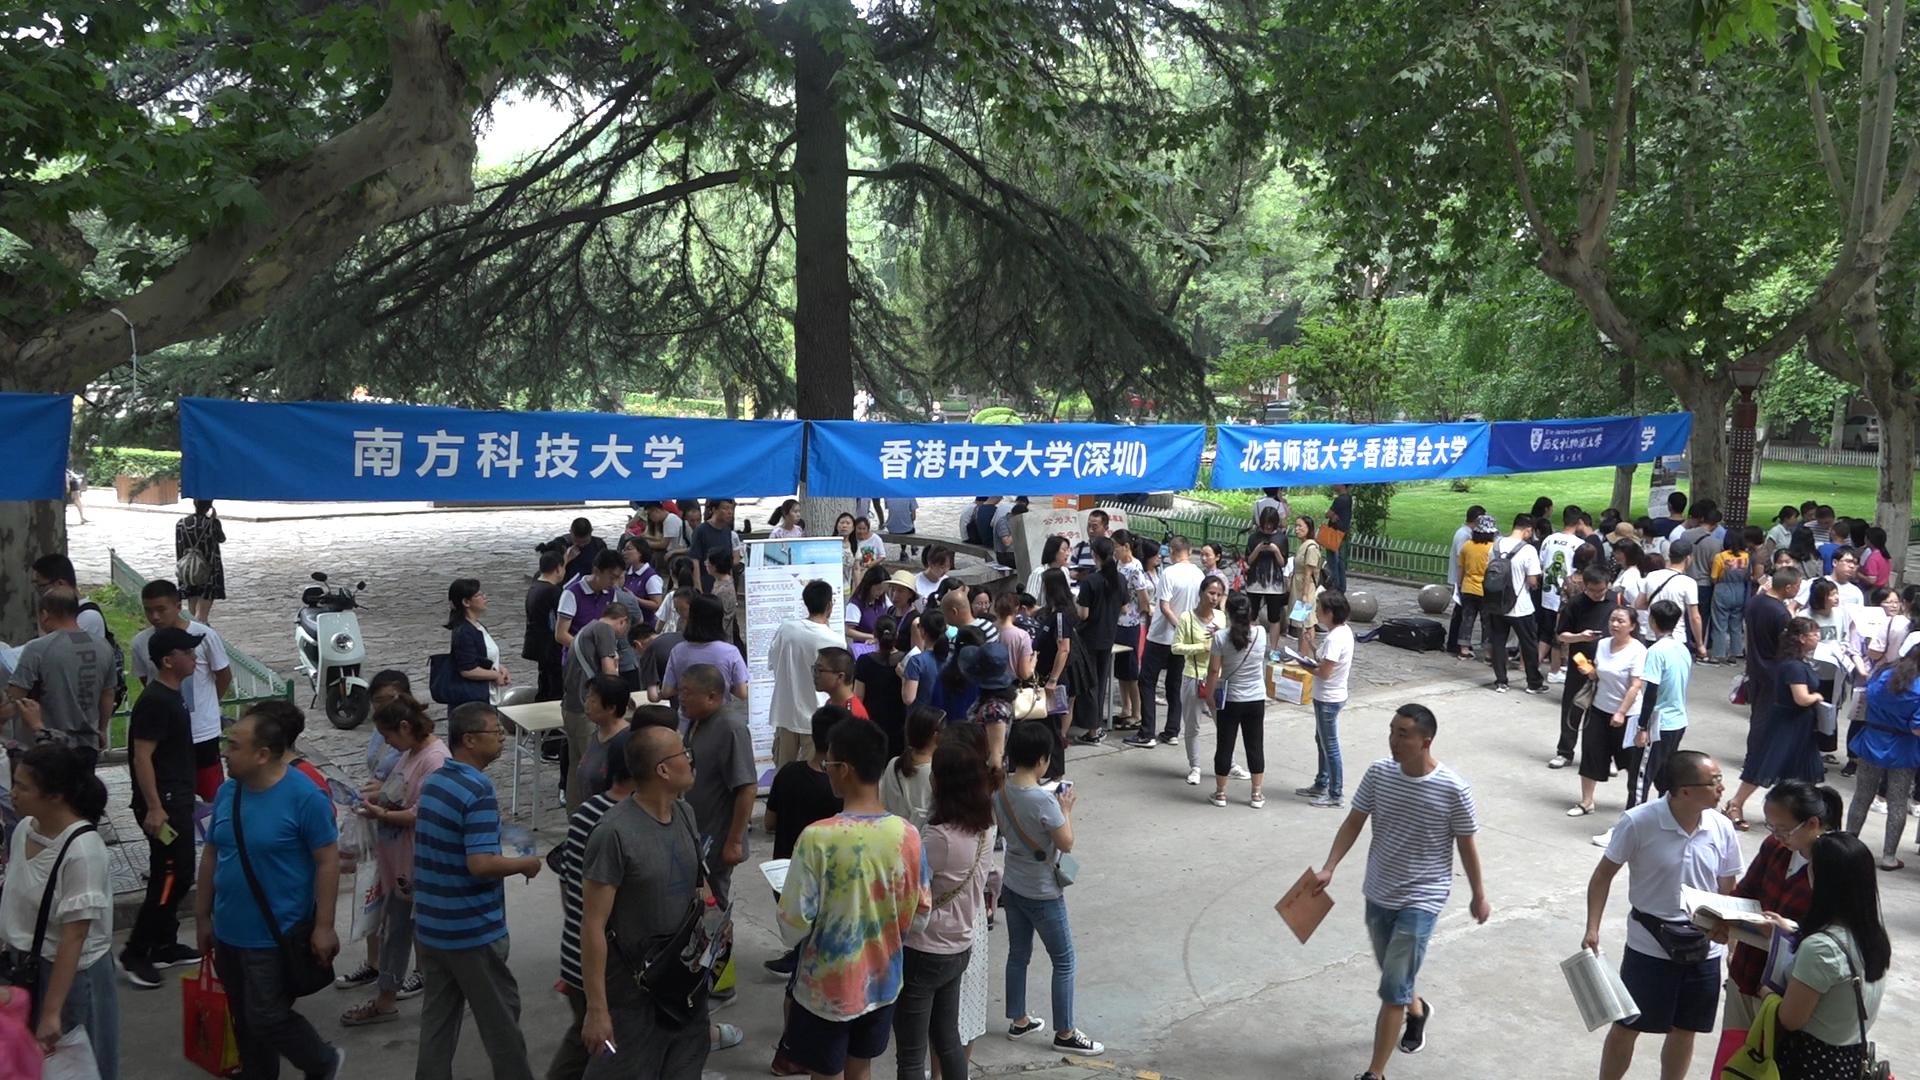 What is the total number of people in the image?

120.